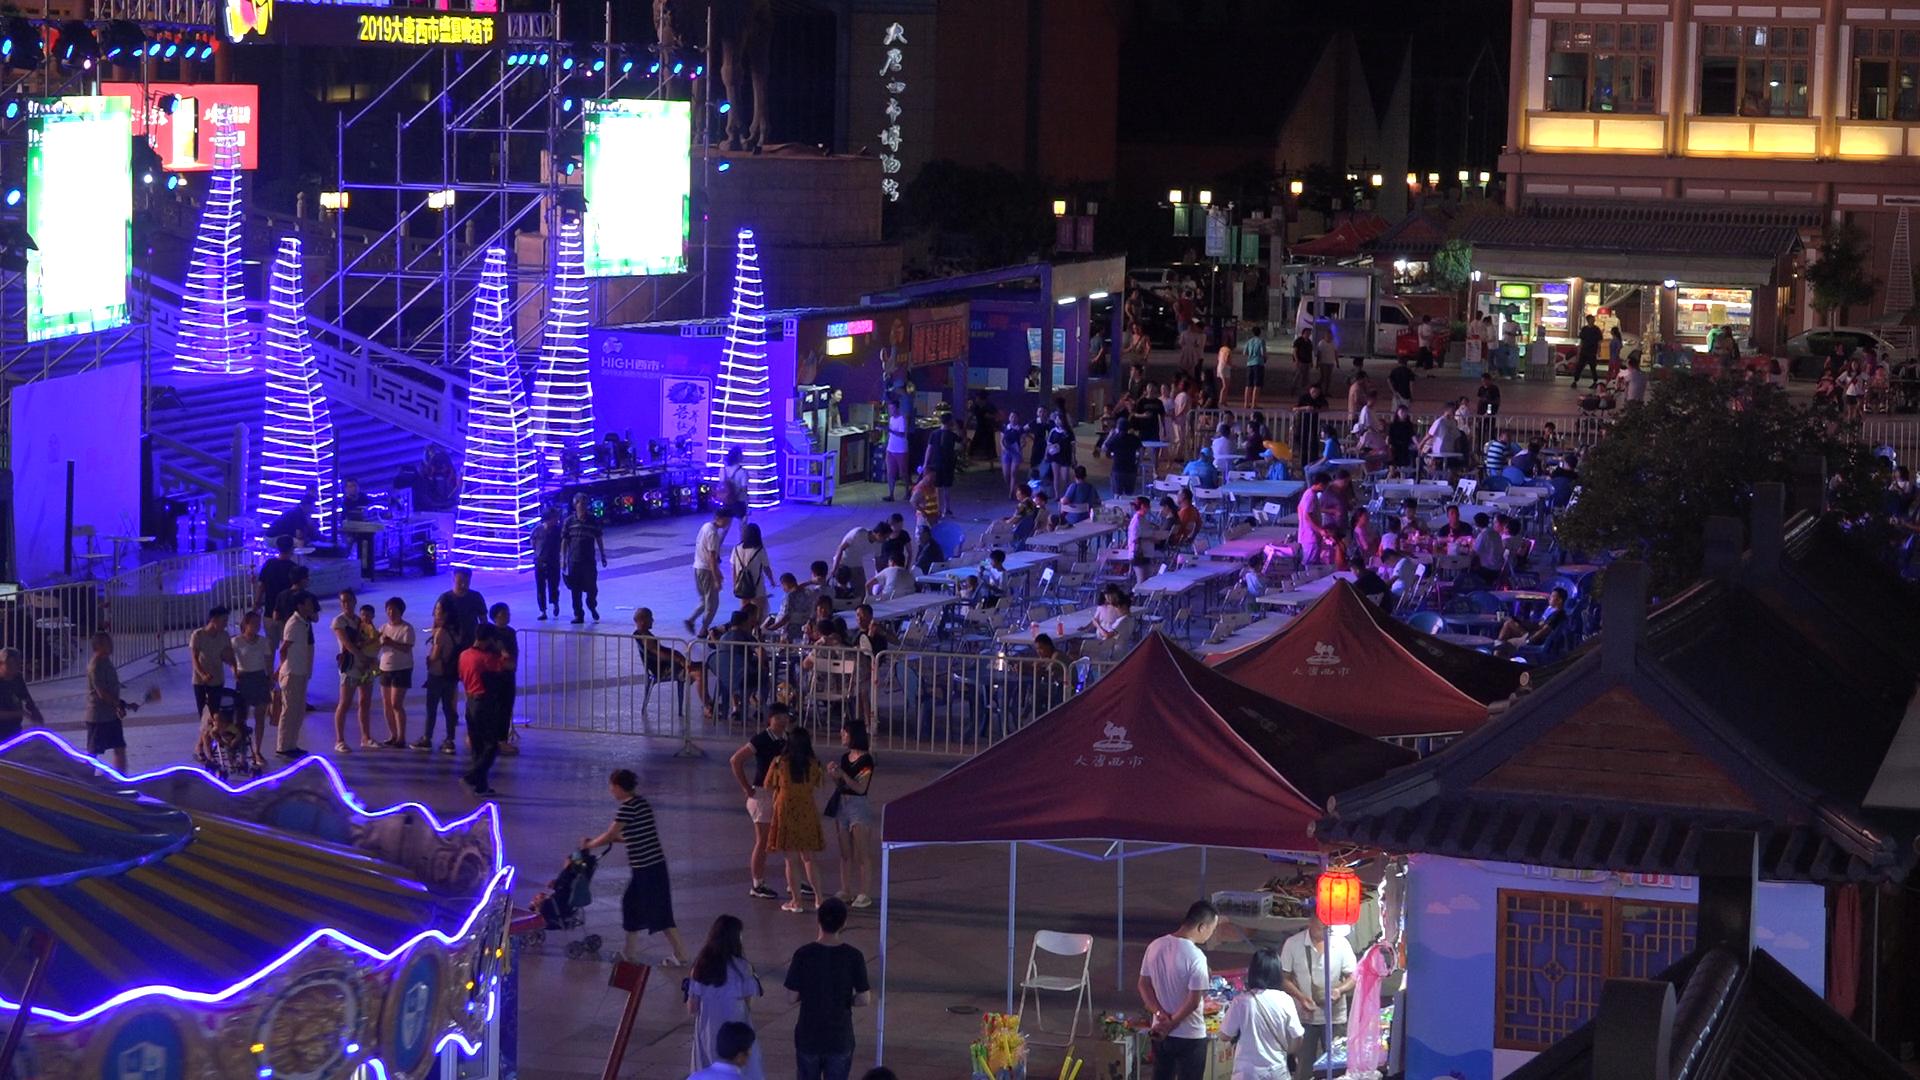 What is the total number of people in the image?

138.